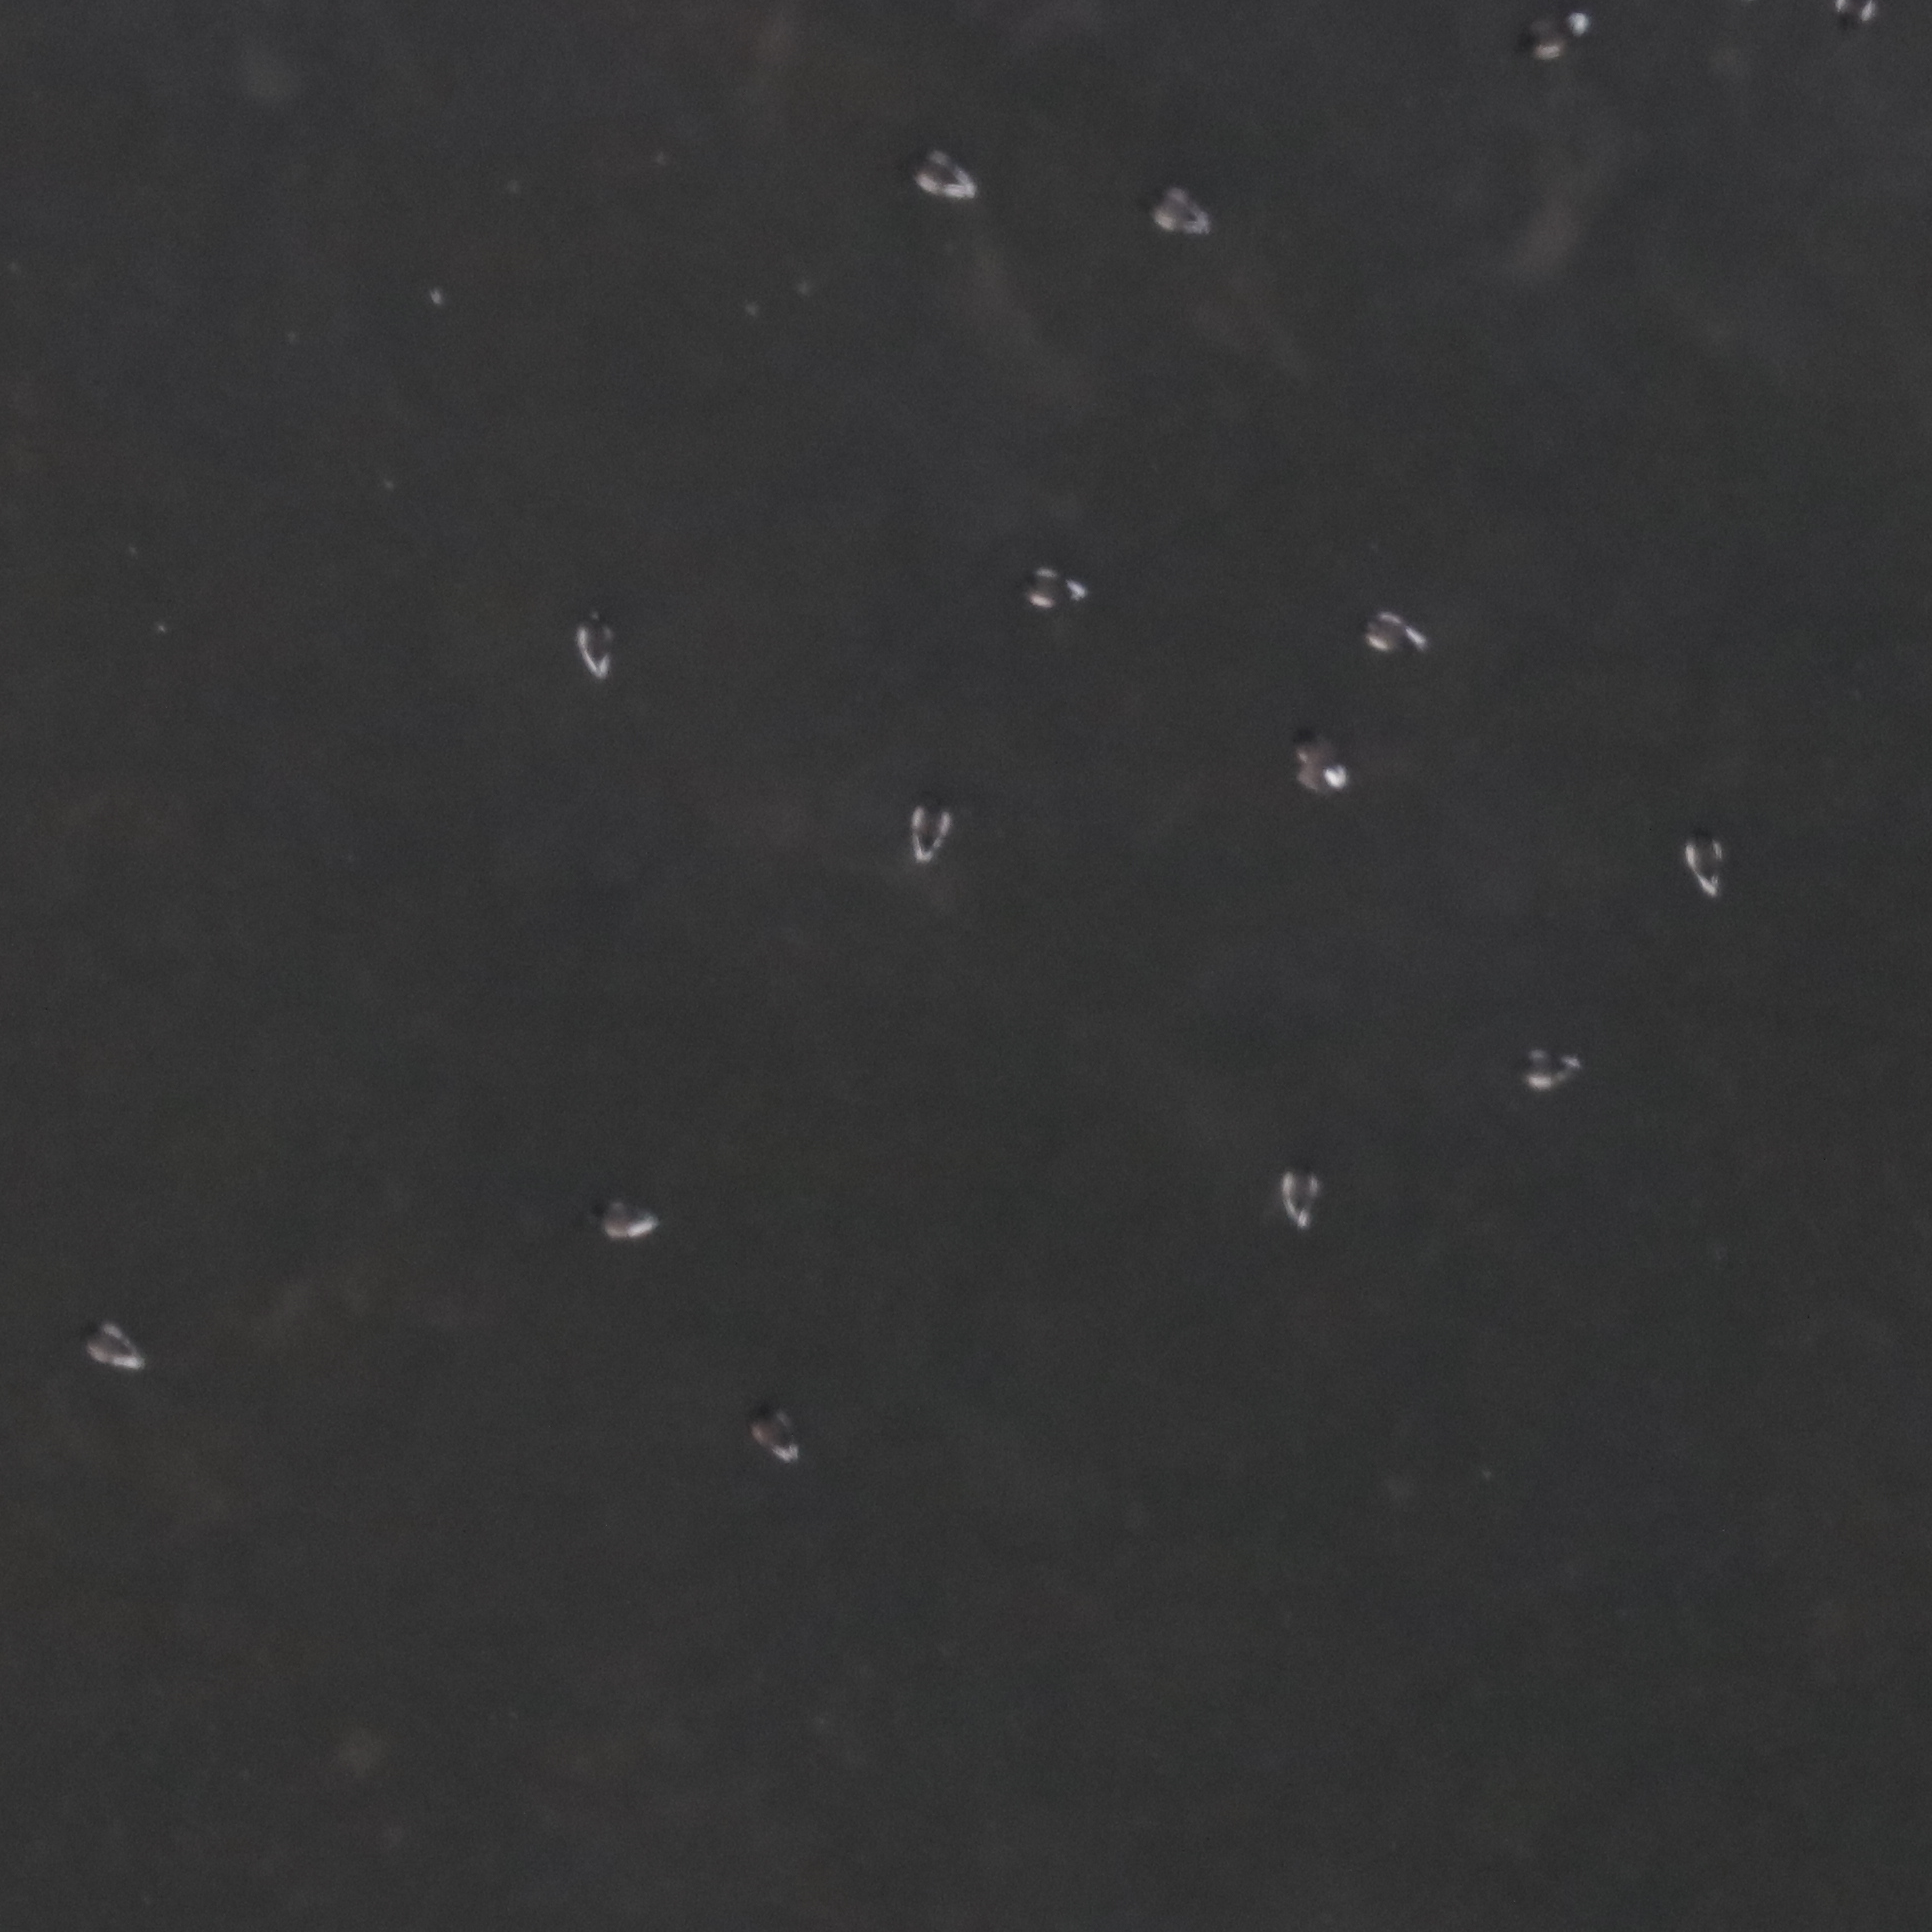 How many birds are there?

14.